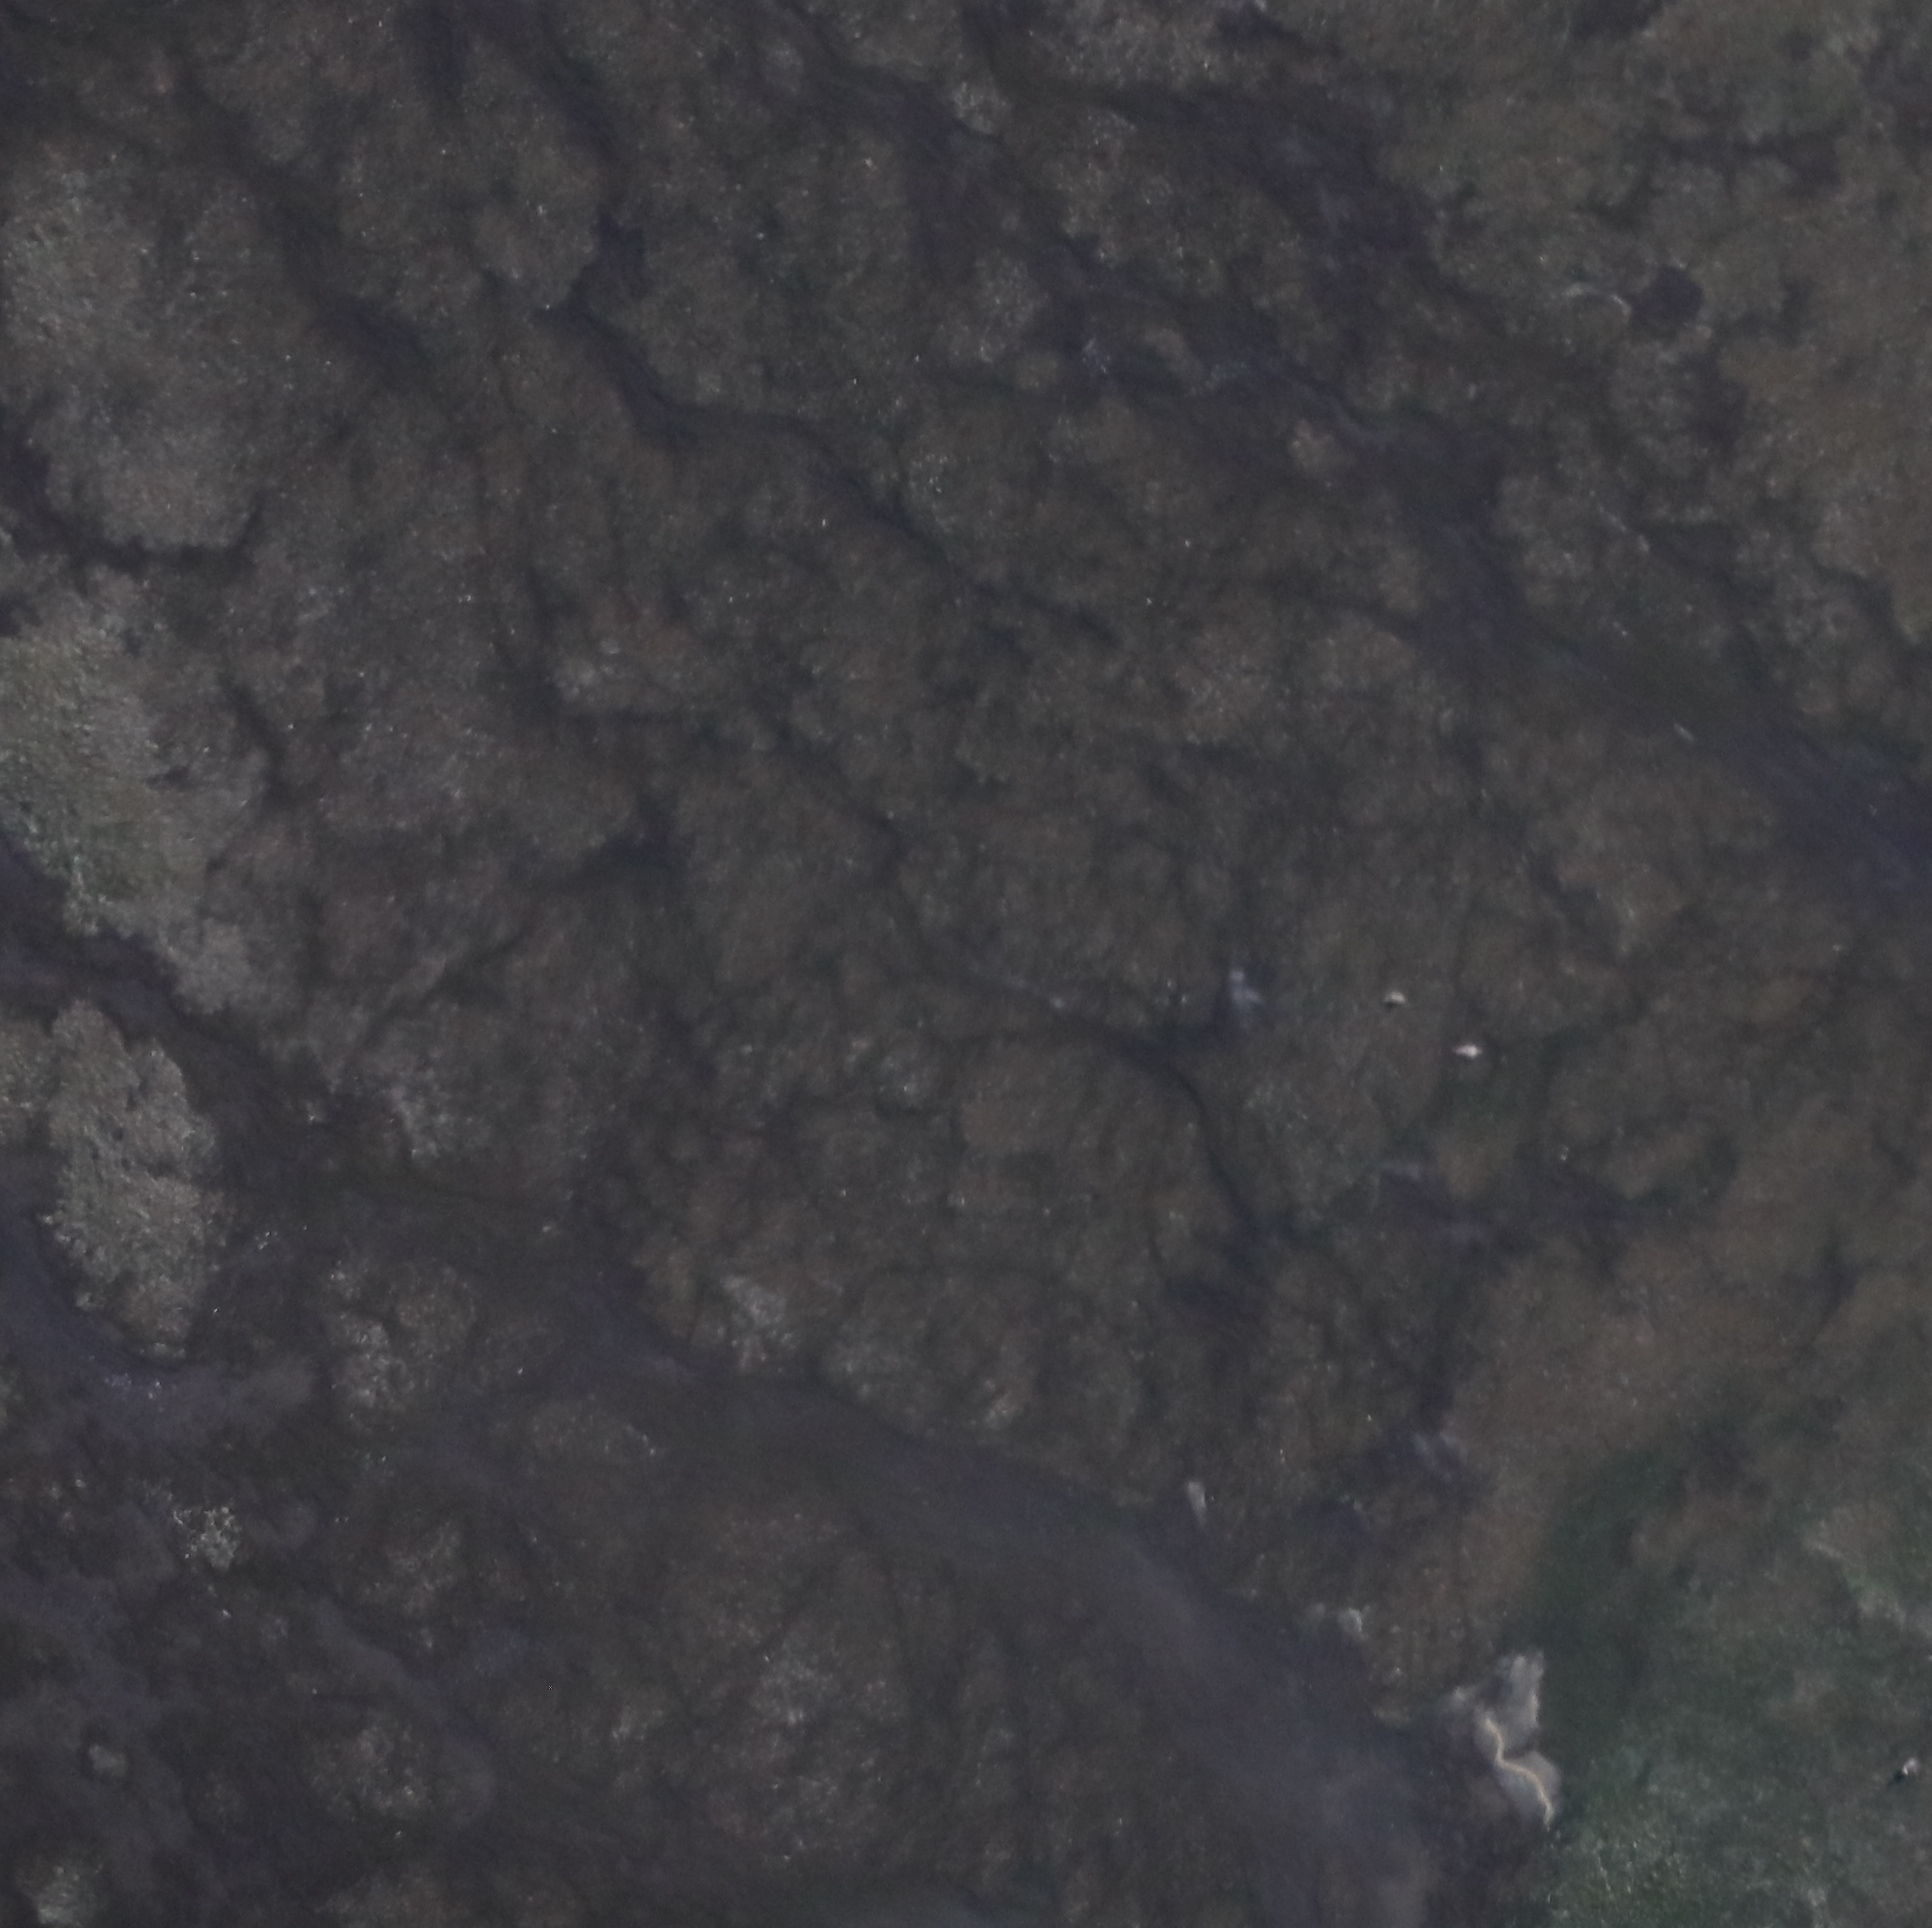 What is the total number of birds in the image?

3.